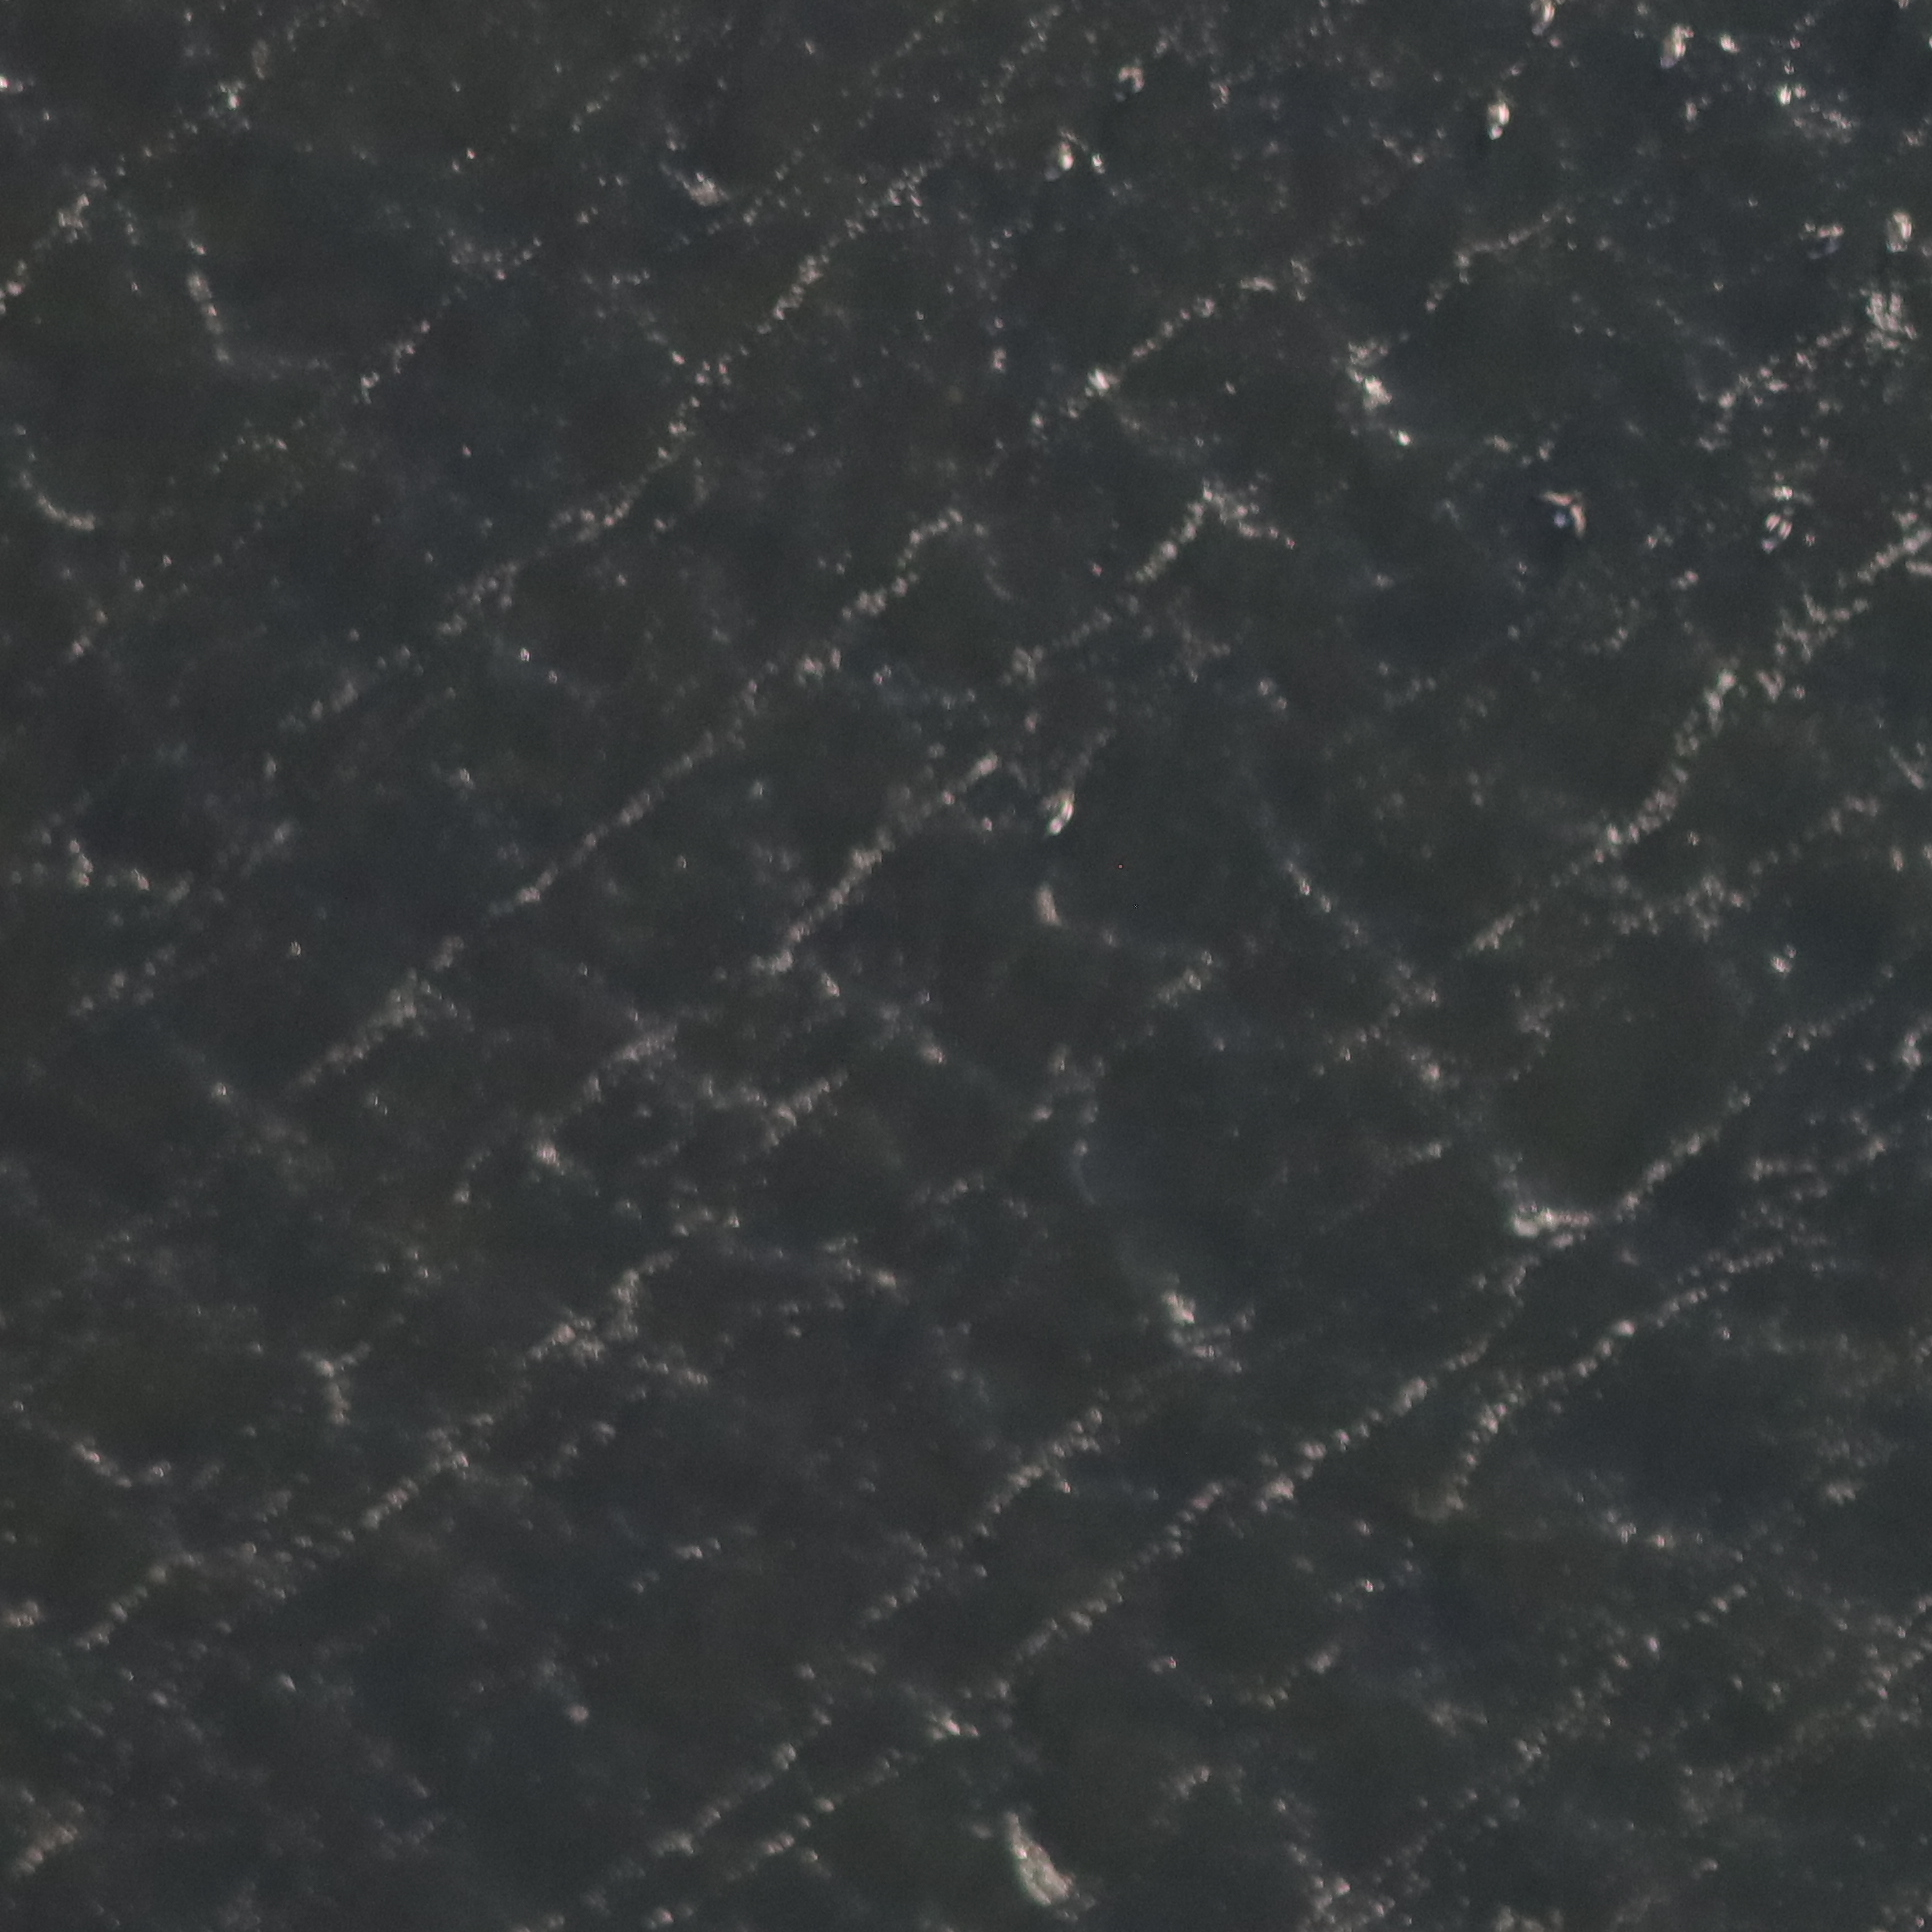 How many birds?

10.